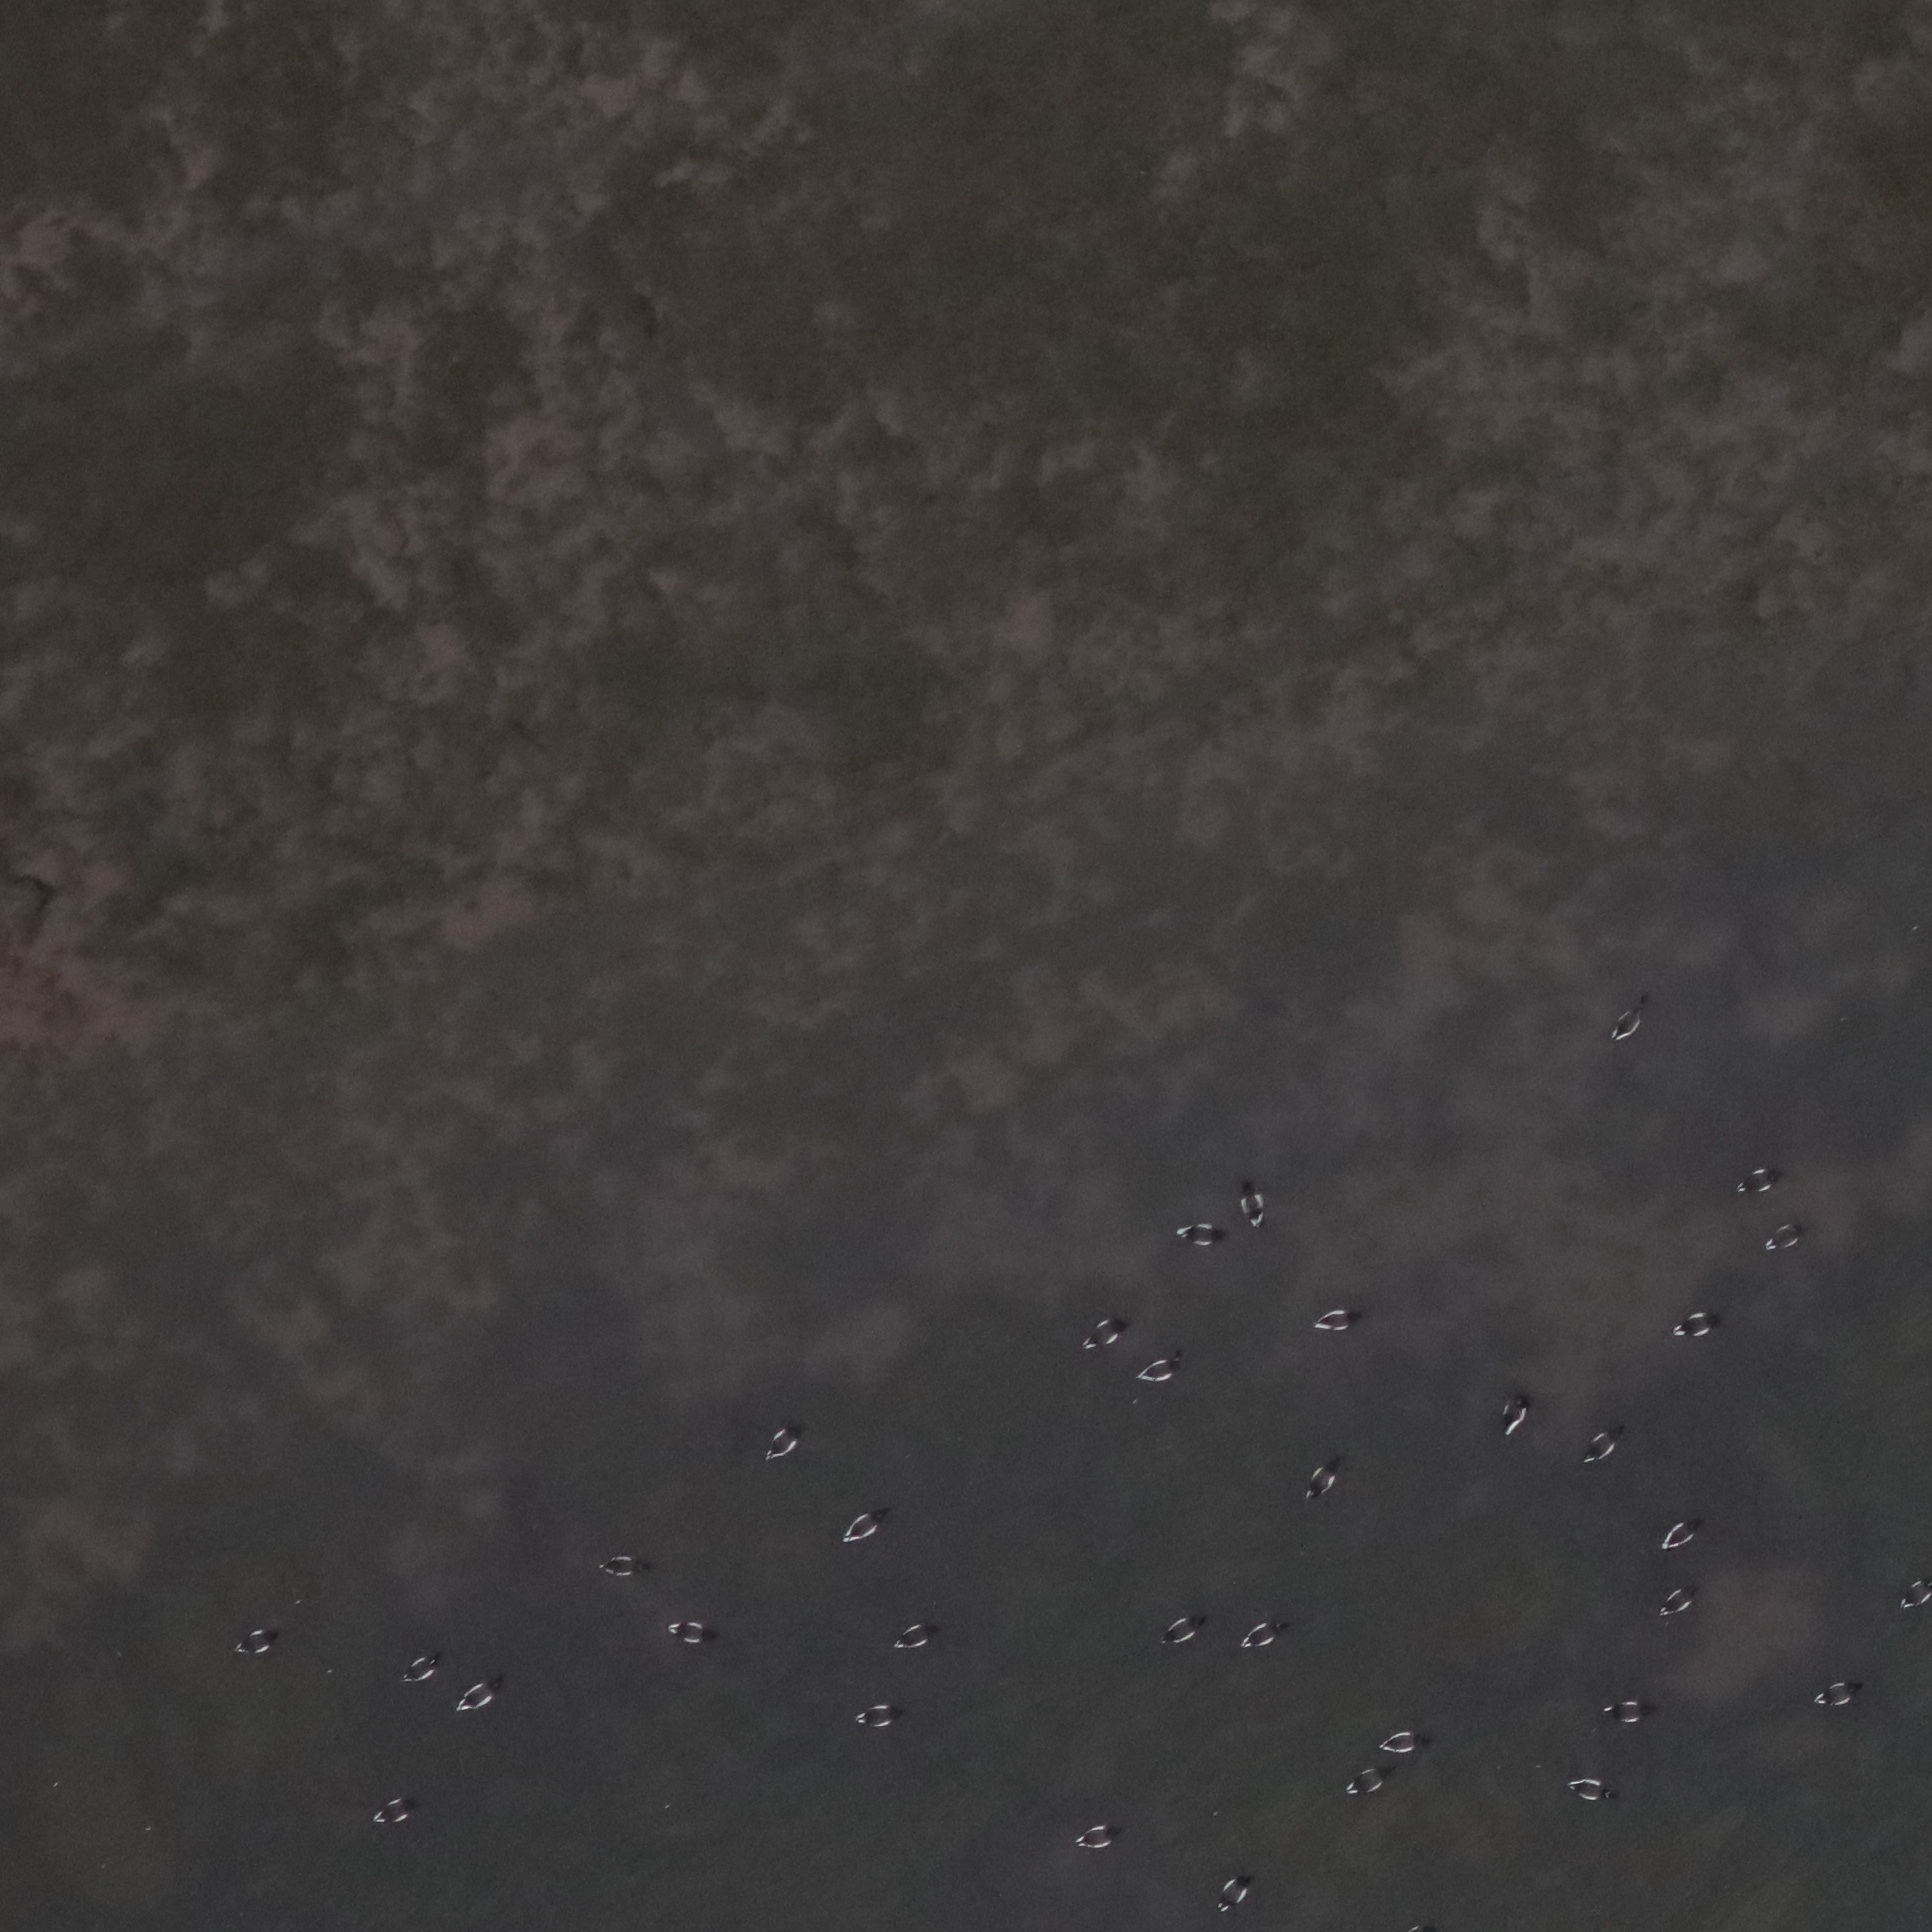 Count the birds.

34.